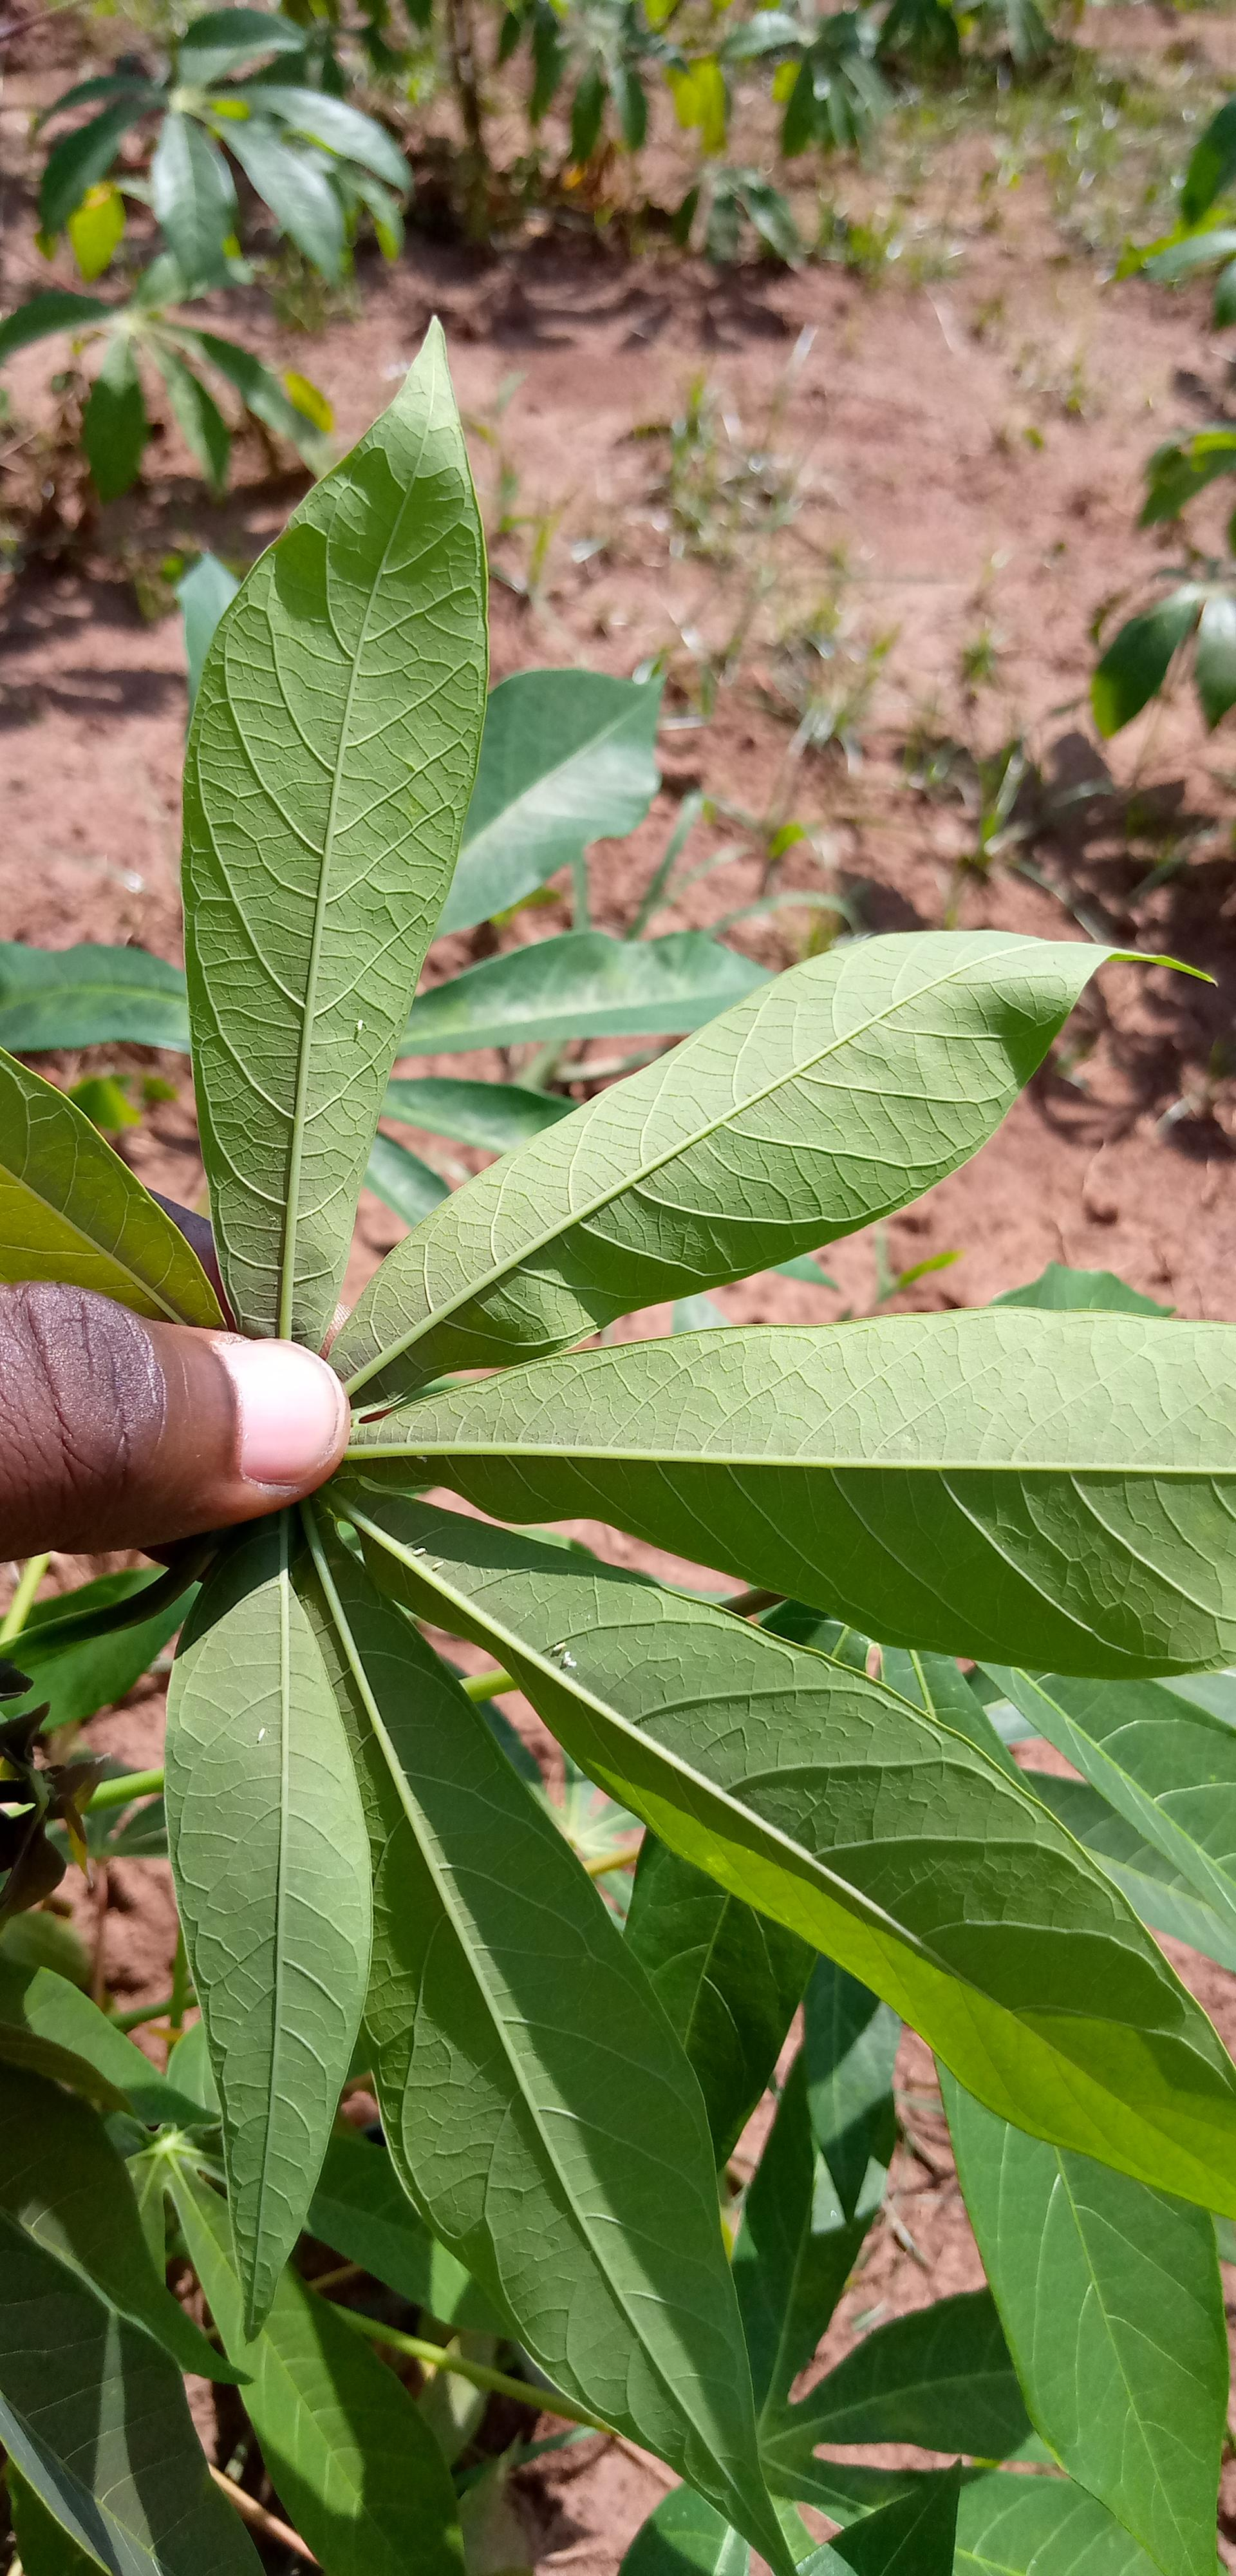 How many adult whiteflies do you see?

6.